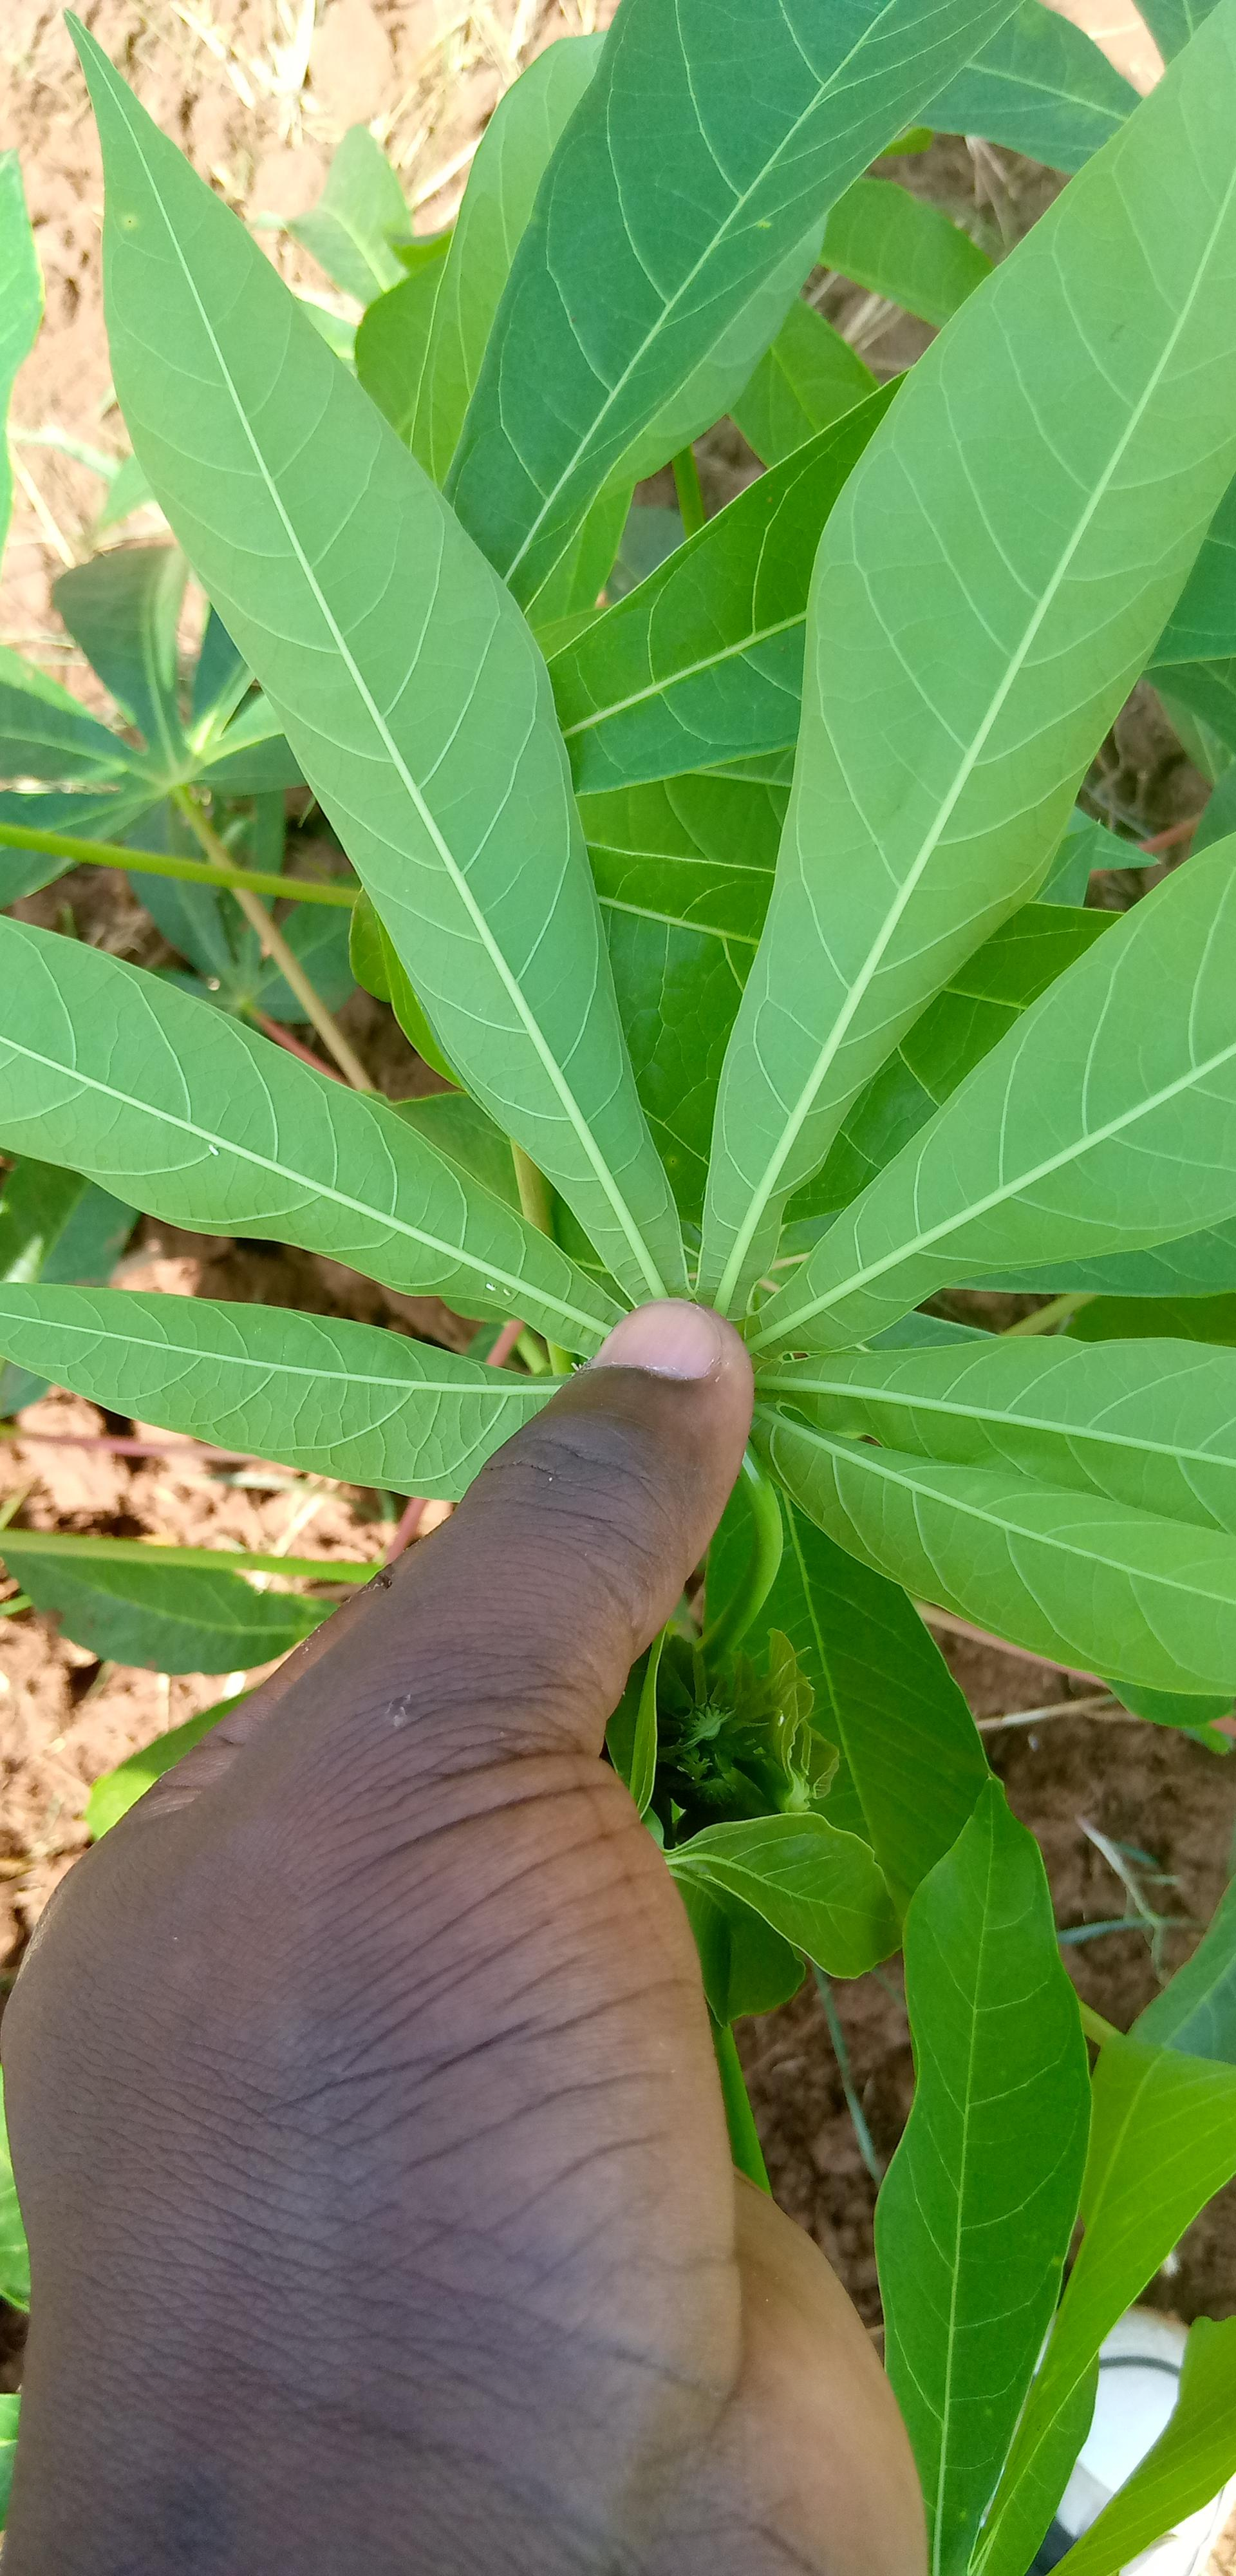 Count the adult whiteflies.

3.